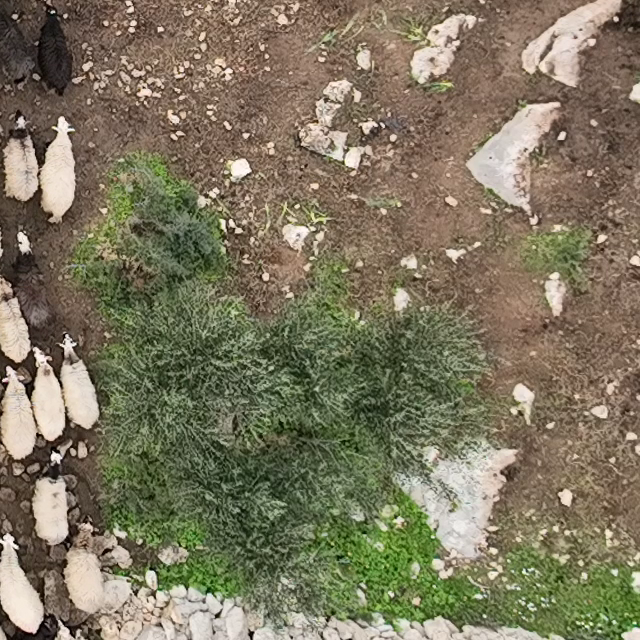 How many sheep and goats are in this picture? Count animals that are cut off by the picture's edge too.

14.